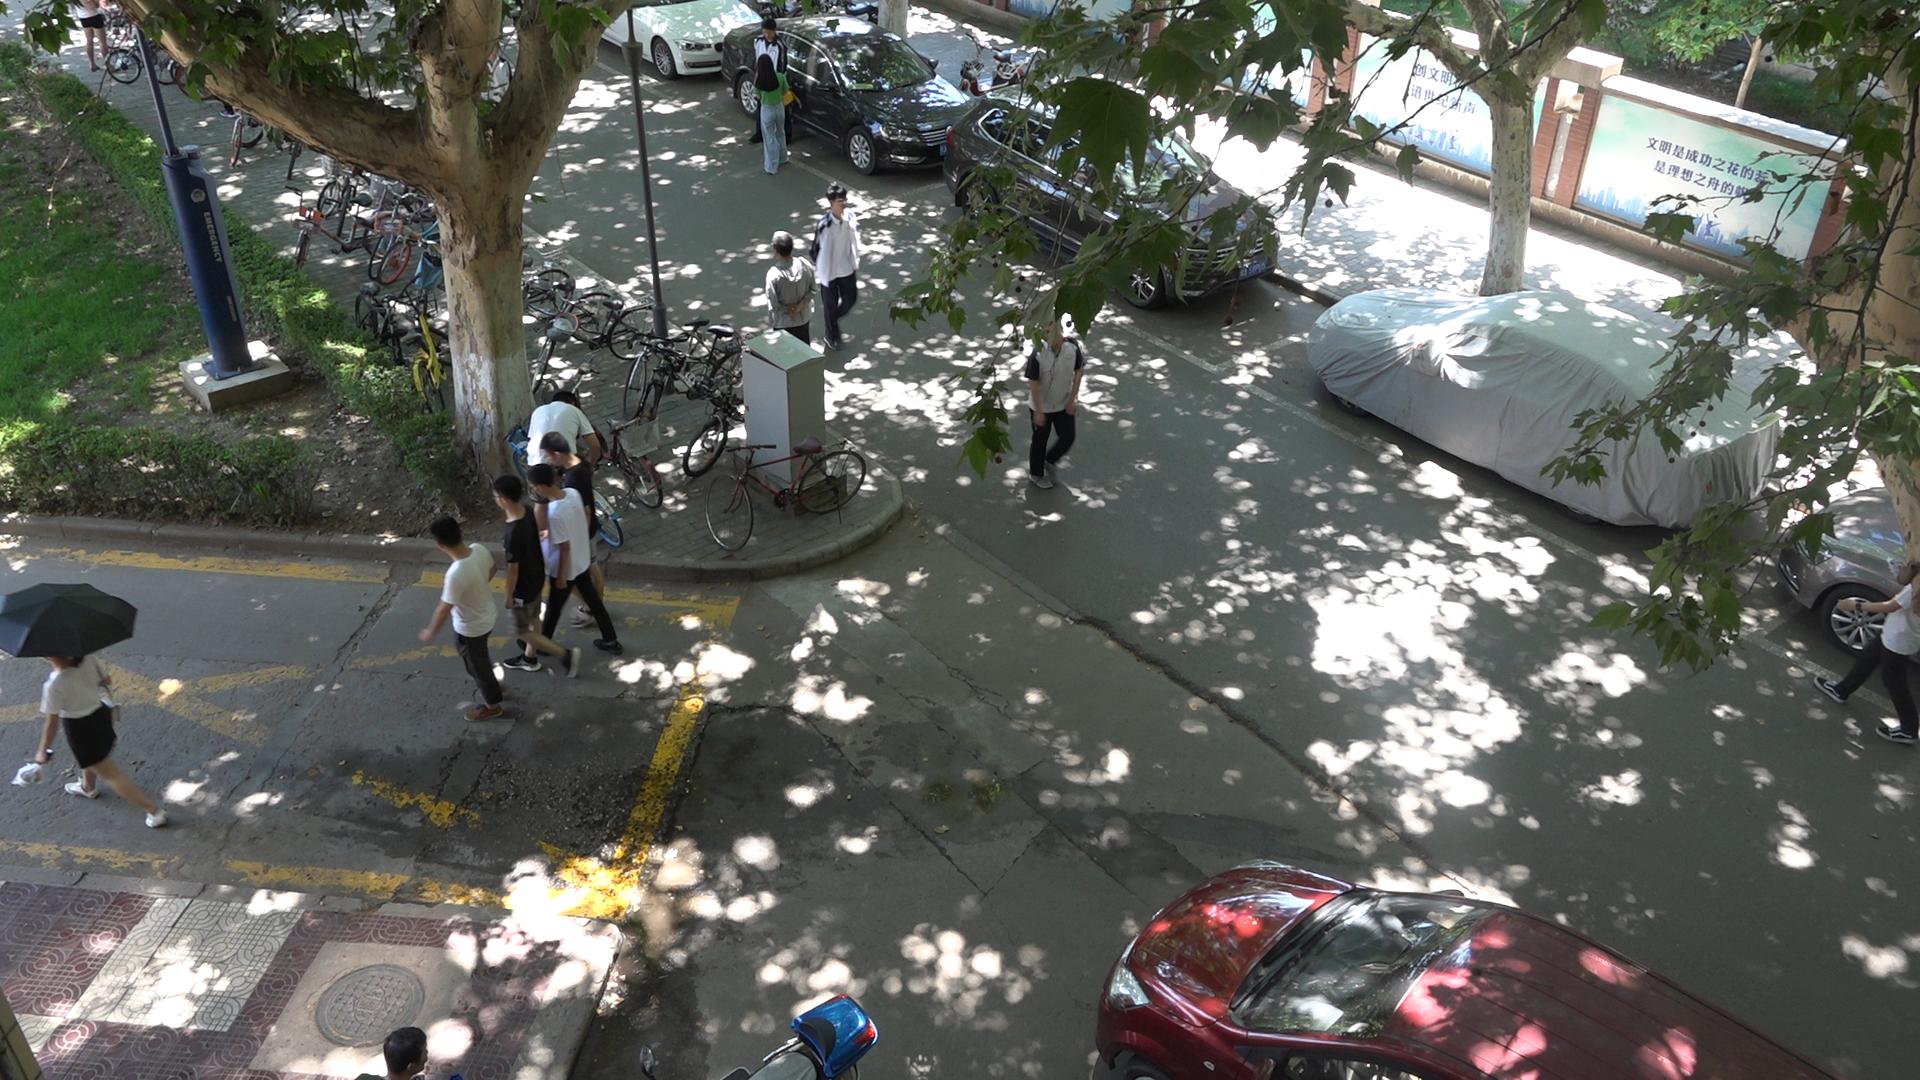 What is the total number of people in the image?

12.